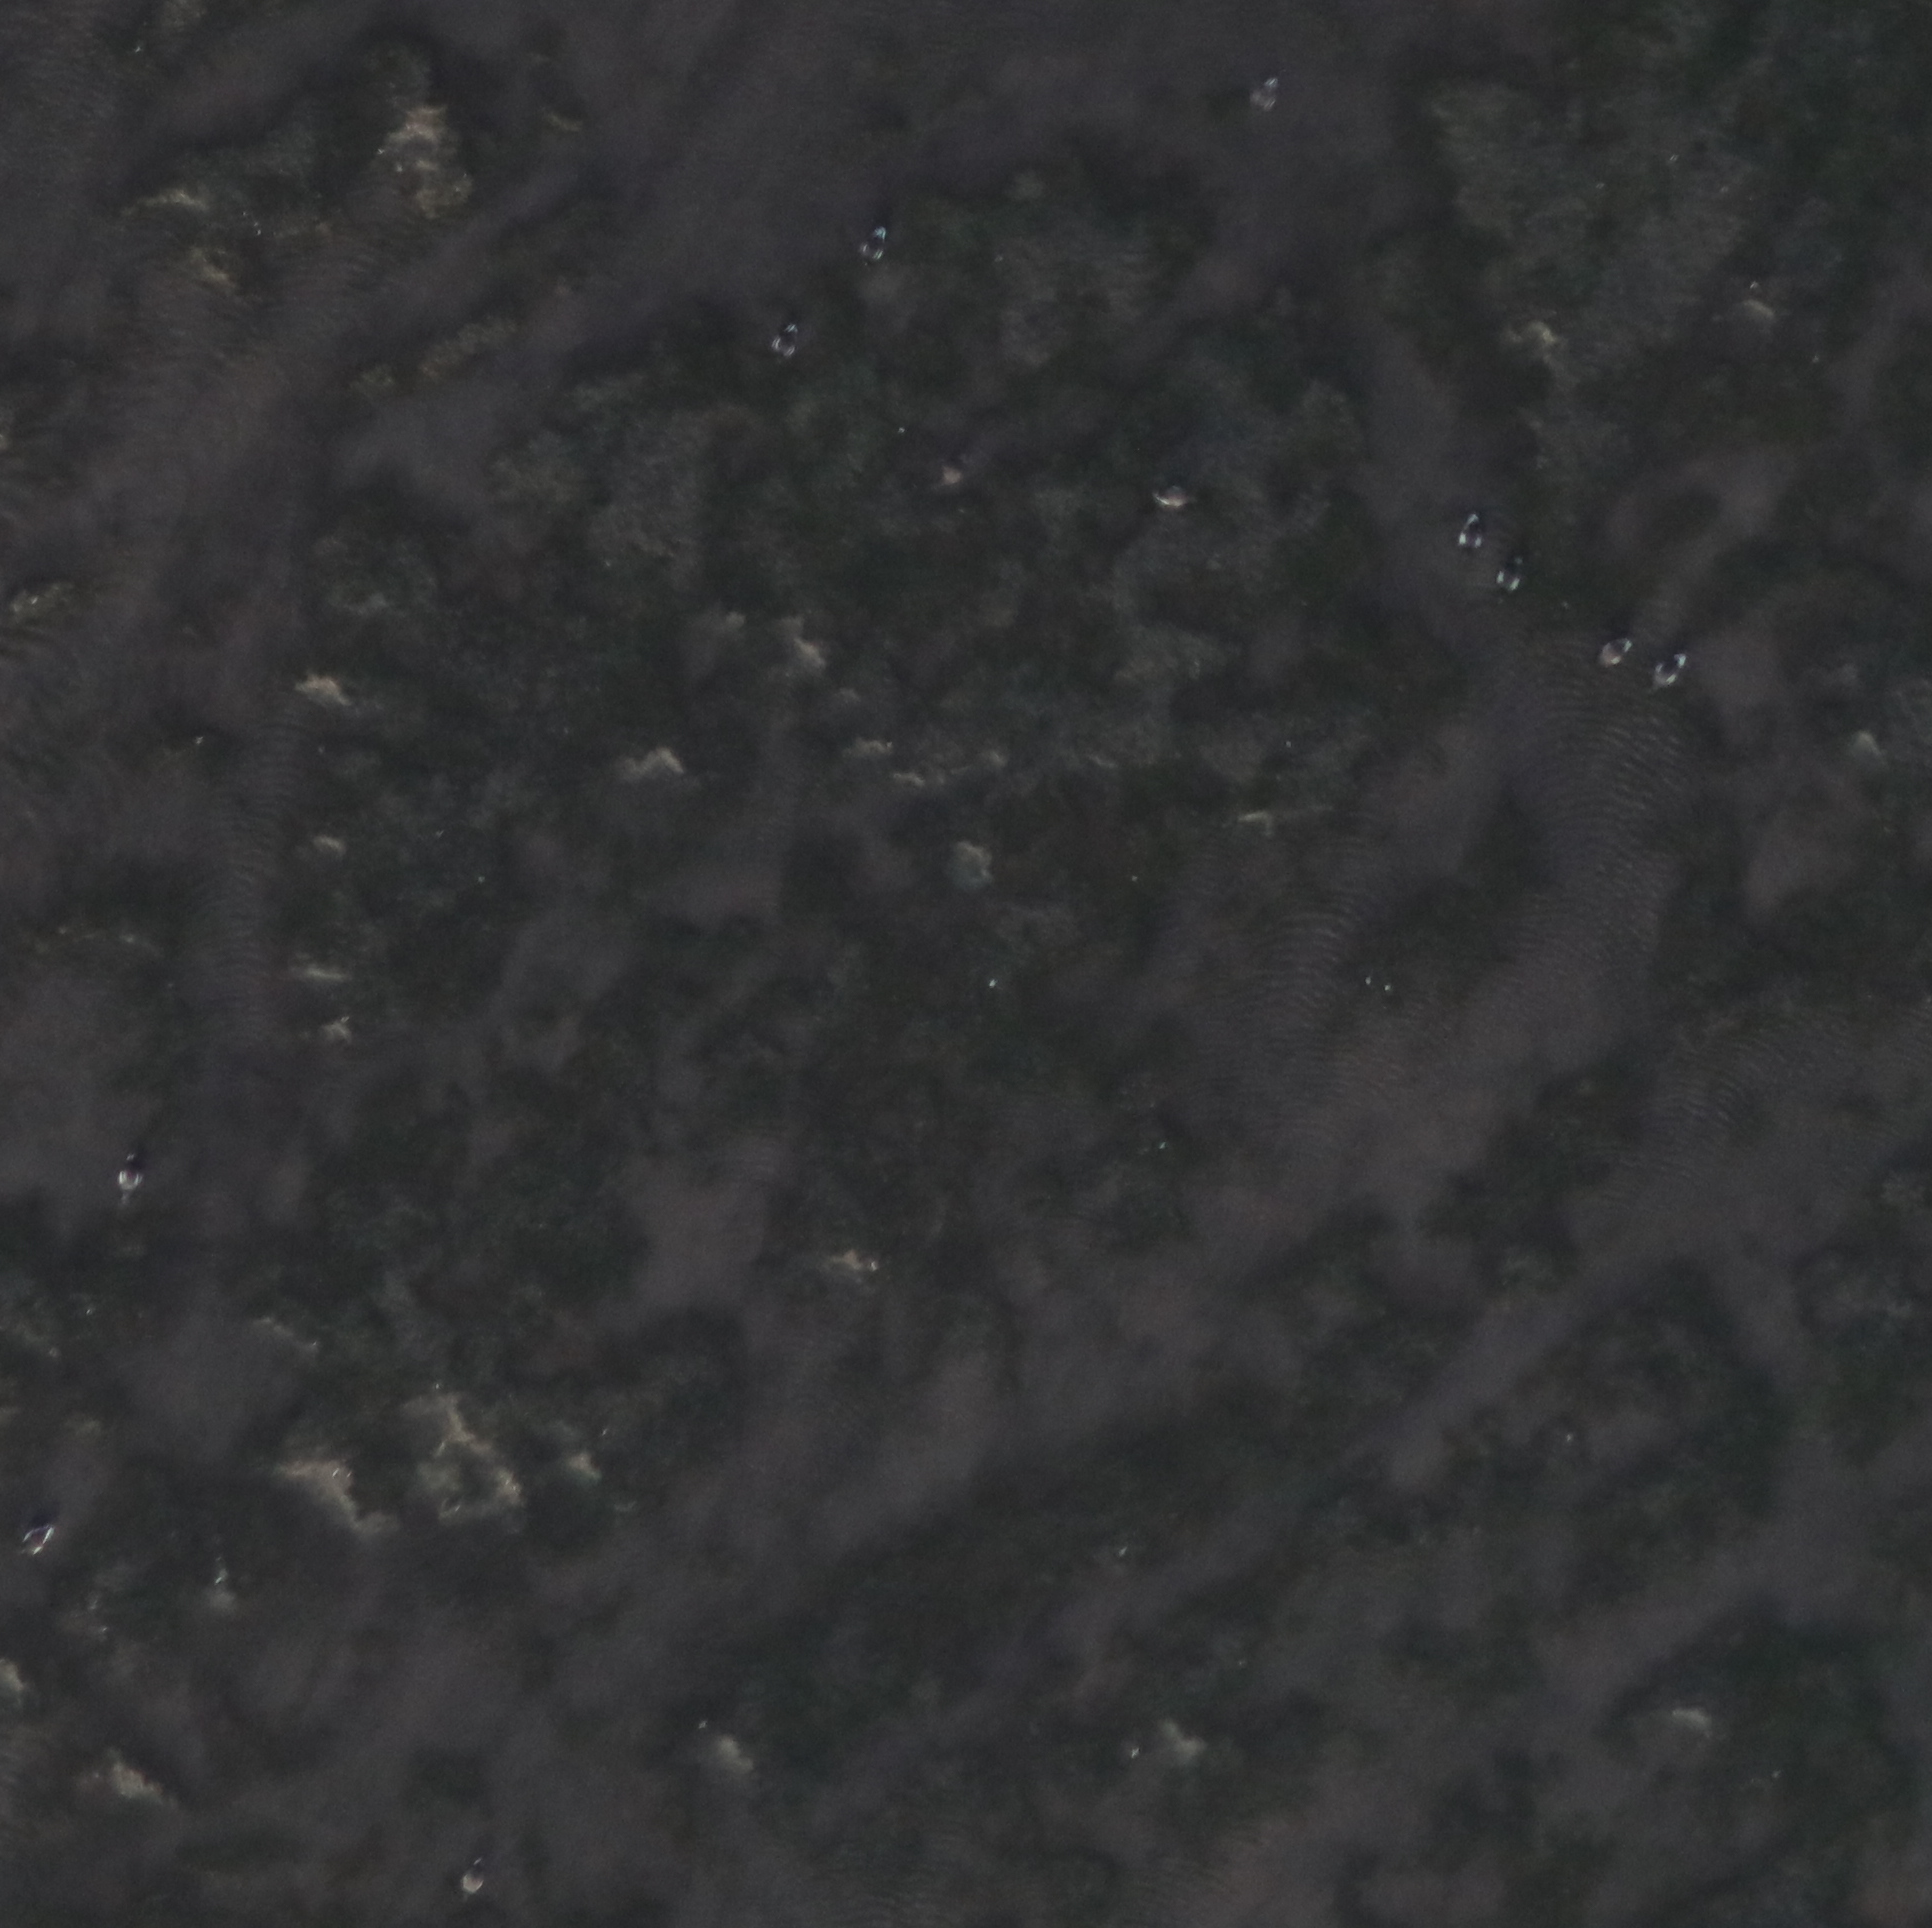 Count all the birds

11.